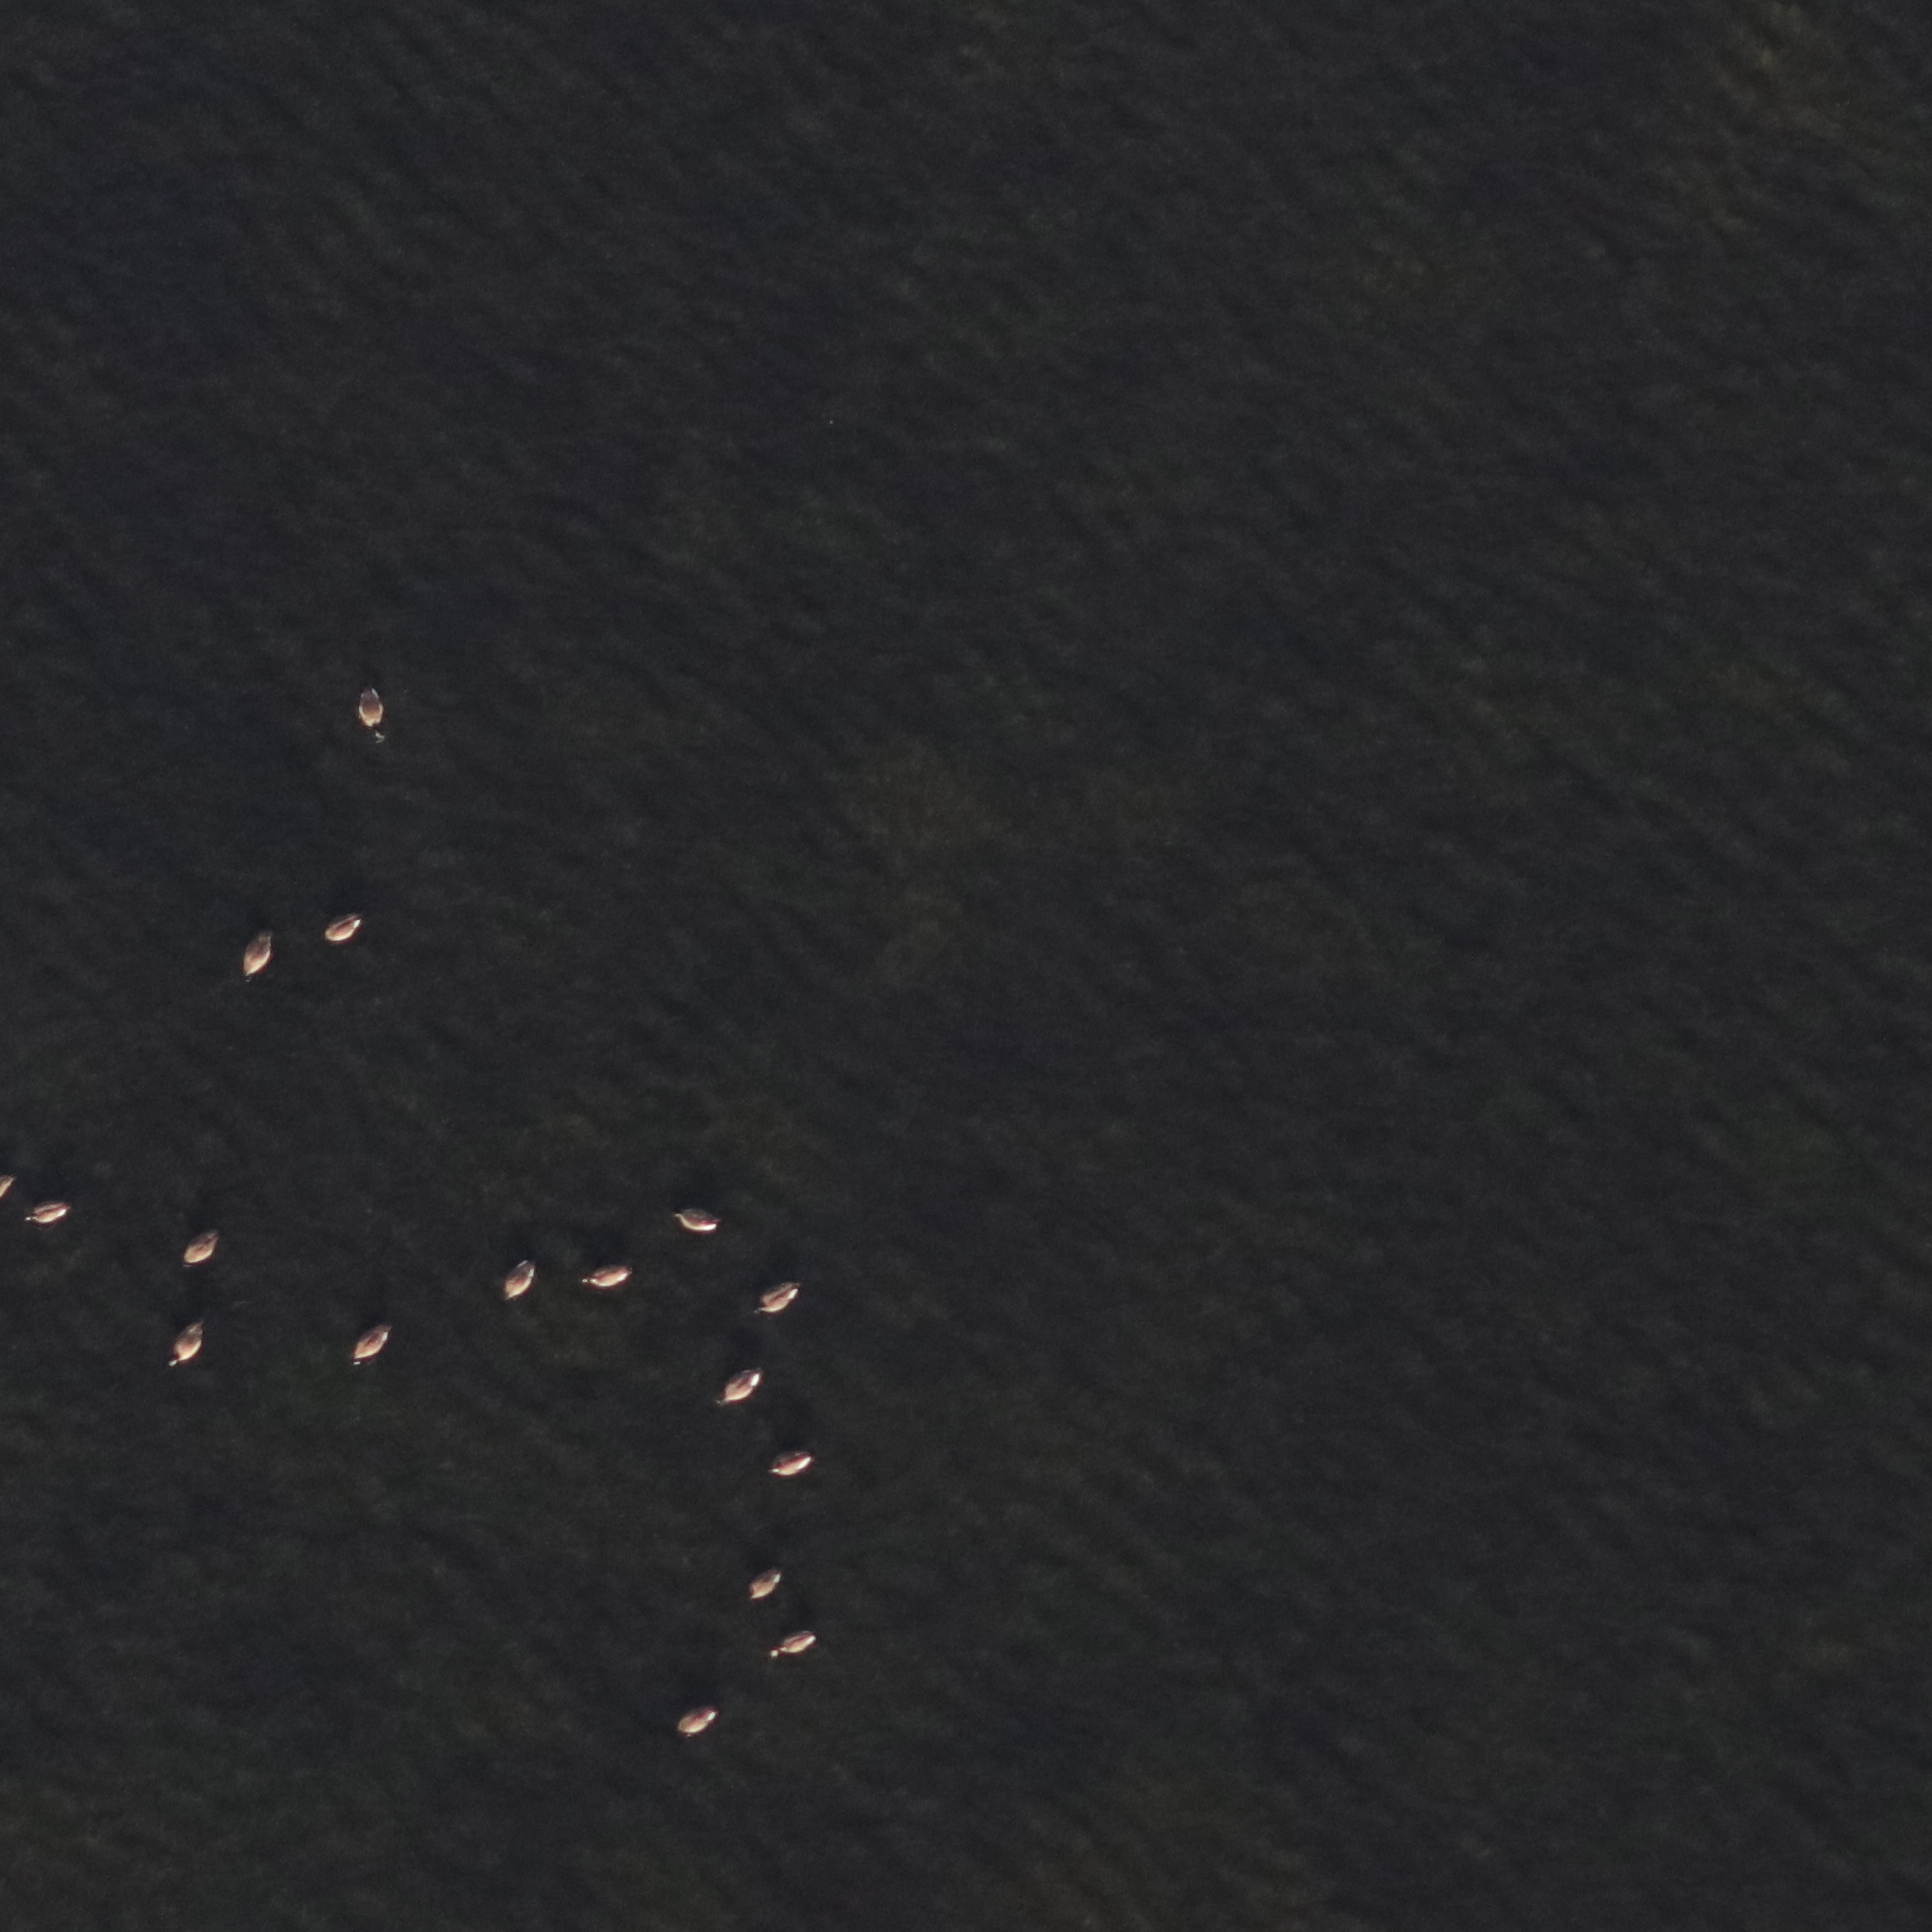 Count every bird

16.